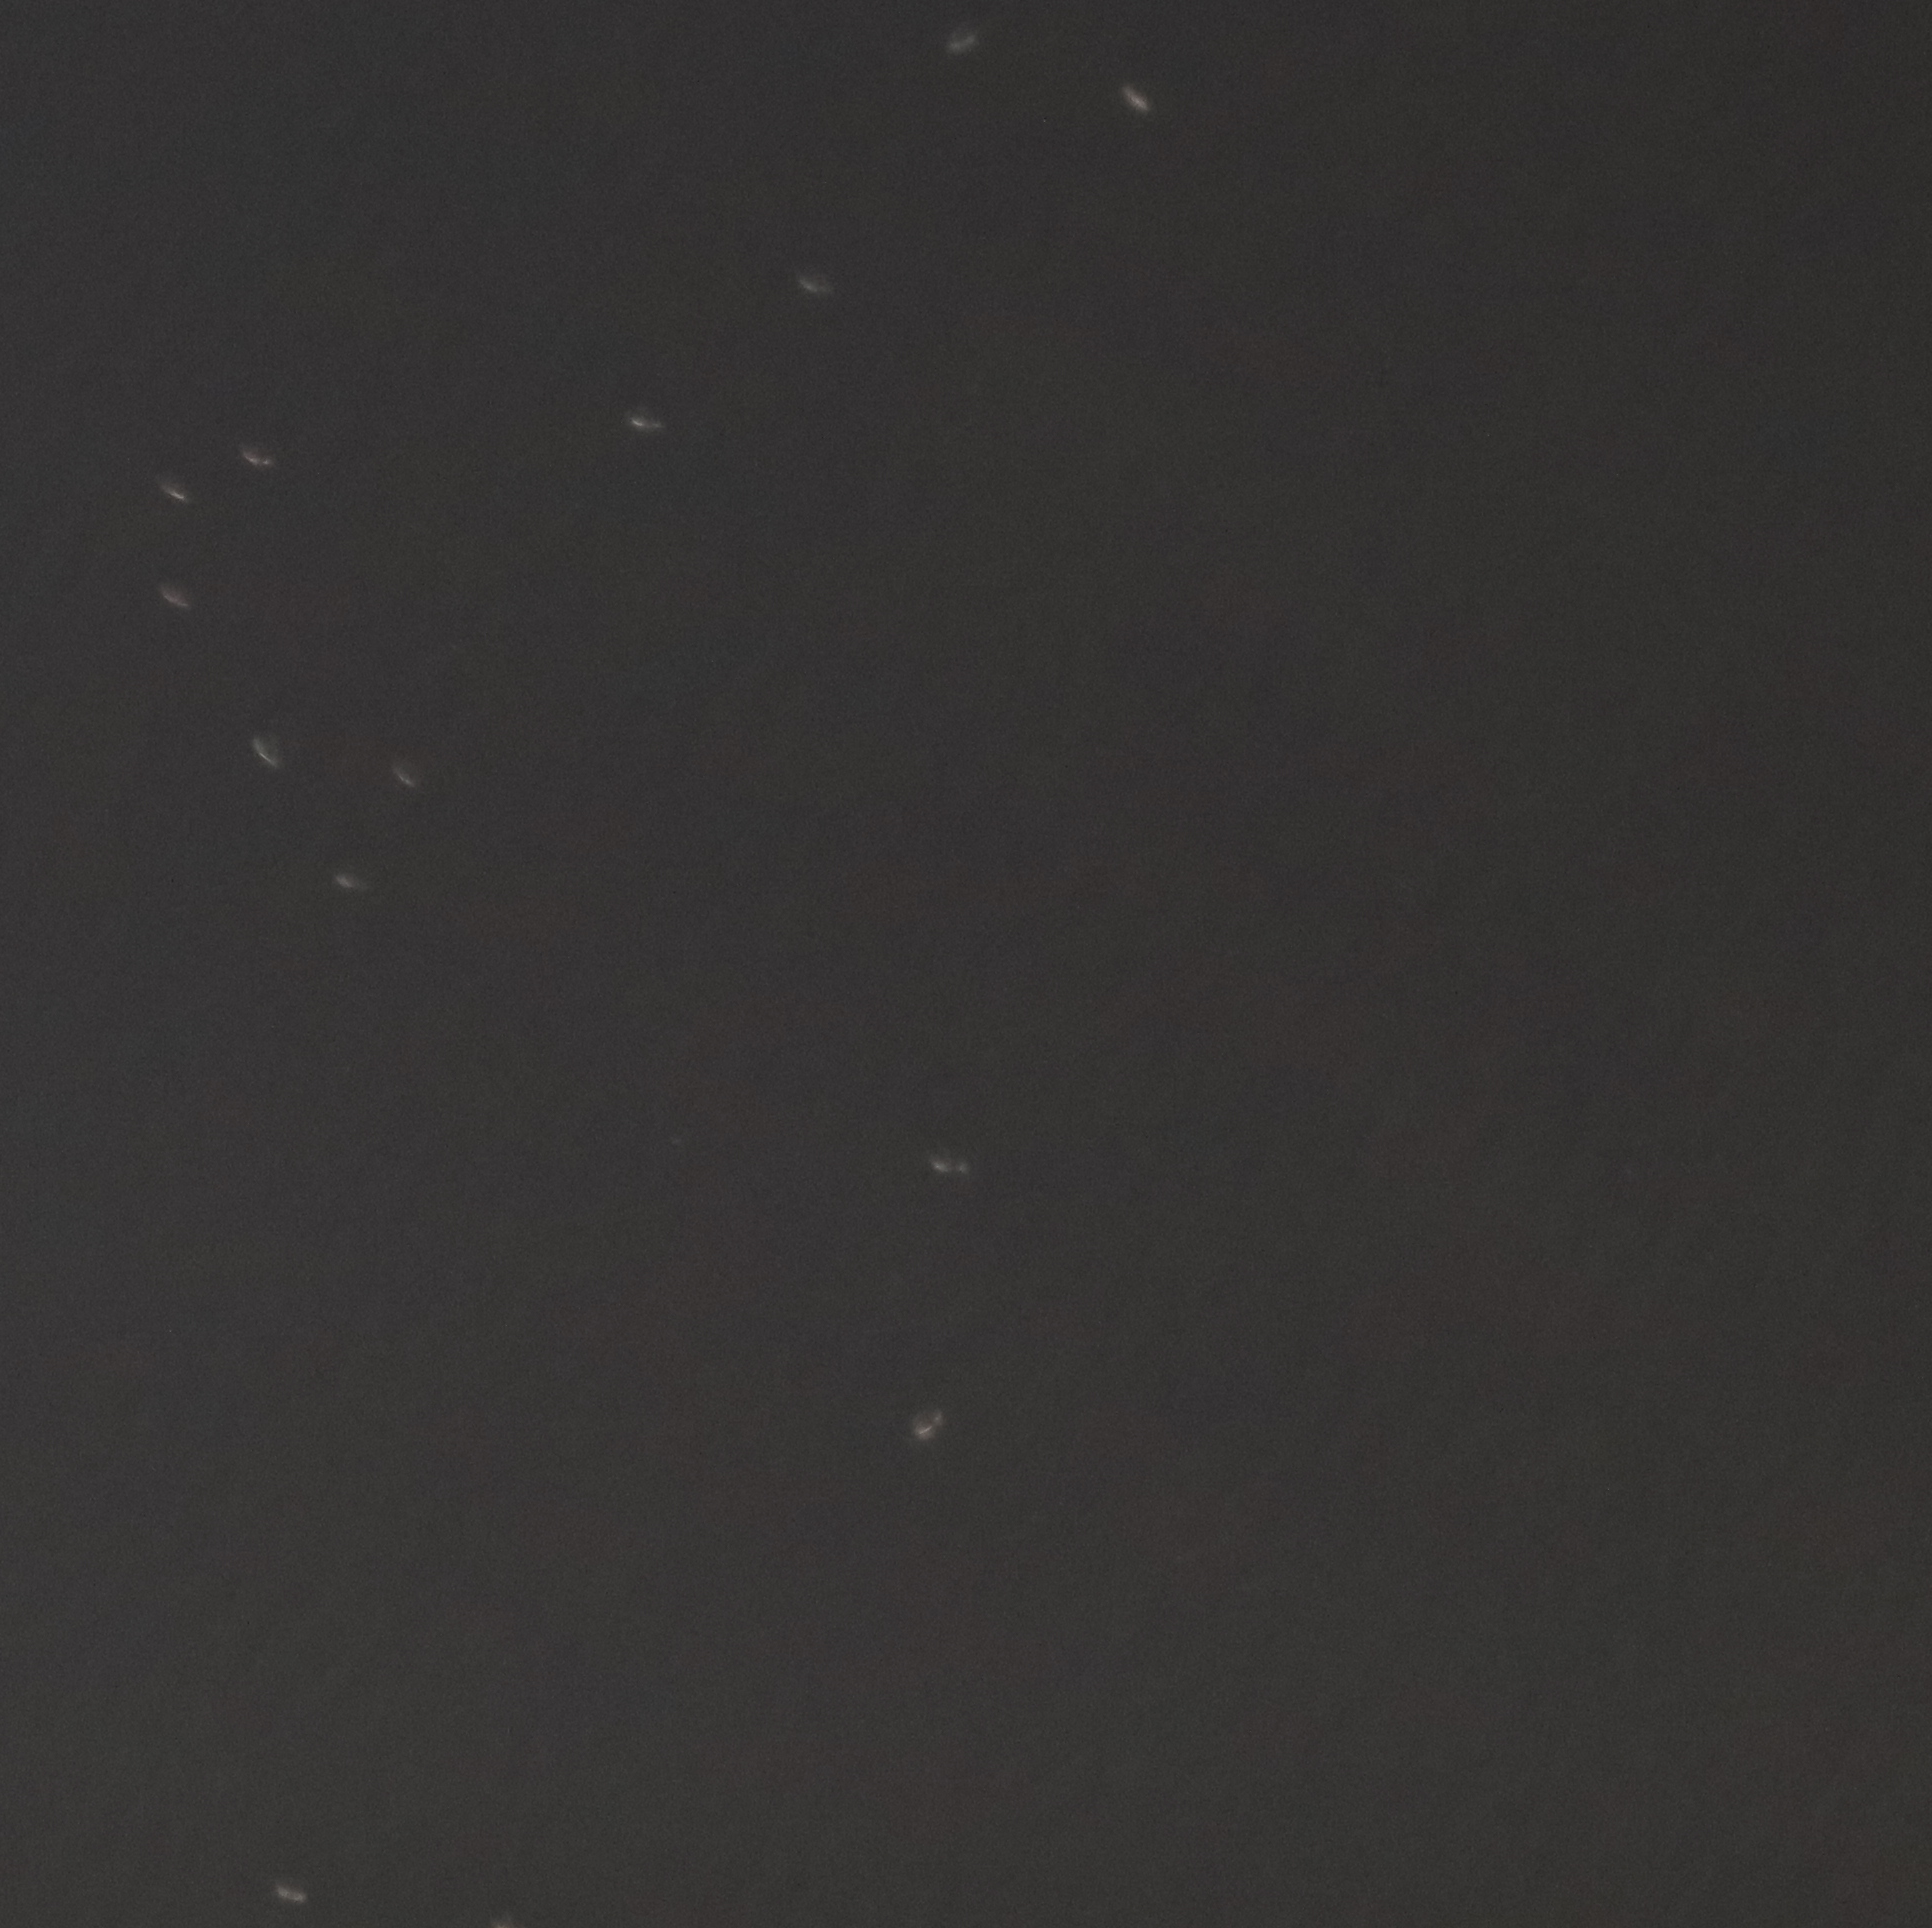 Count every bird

13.